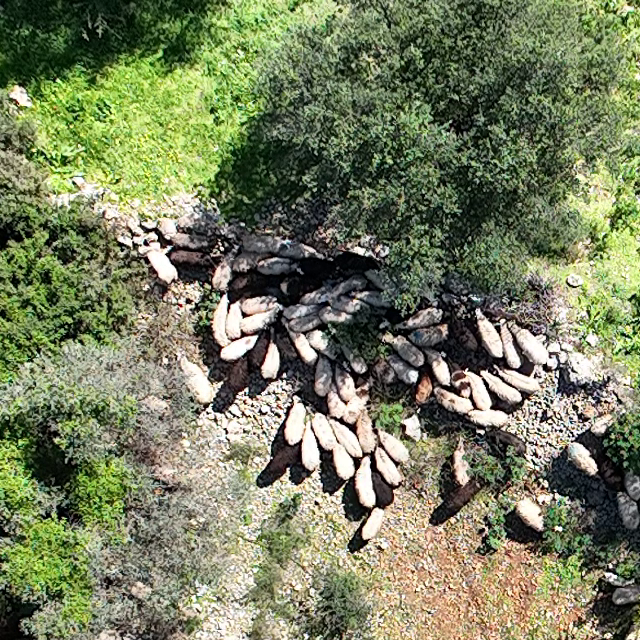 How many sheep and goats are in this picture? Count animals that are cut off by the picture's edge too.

76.